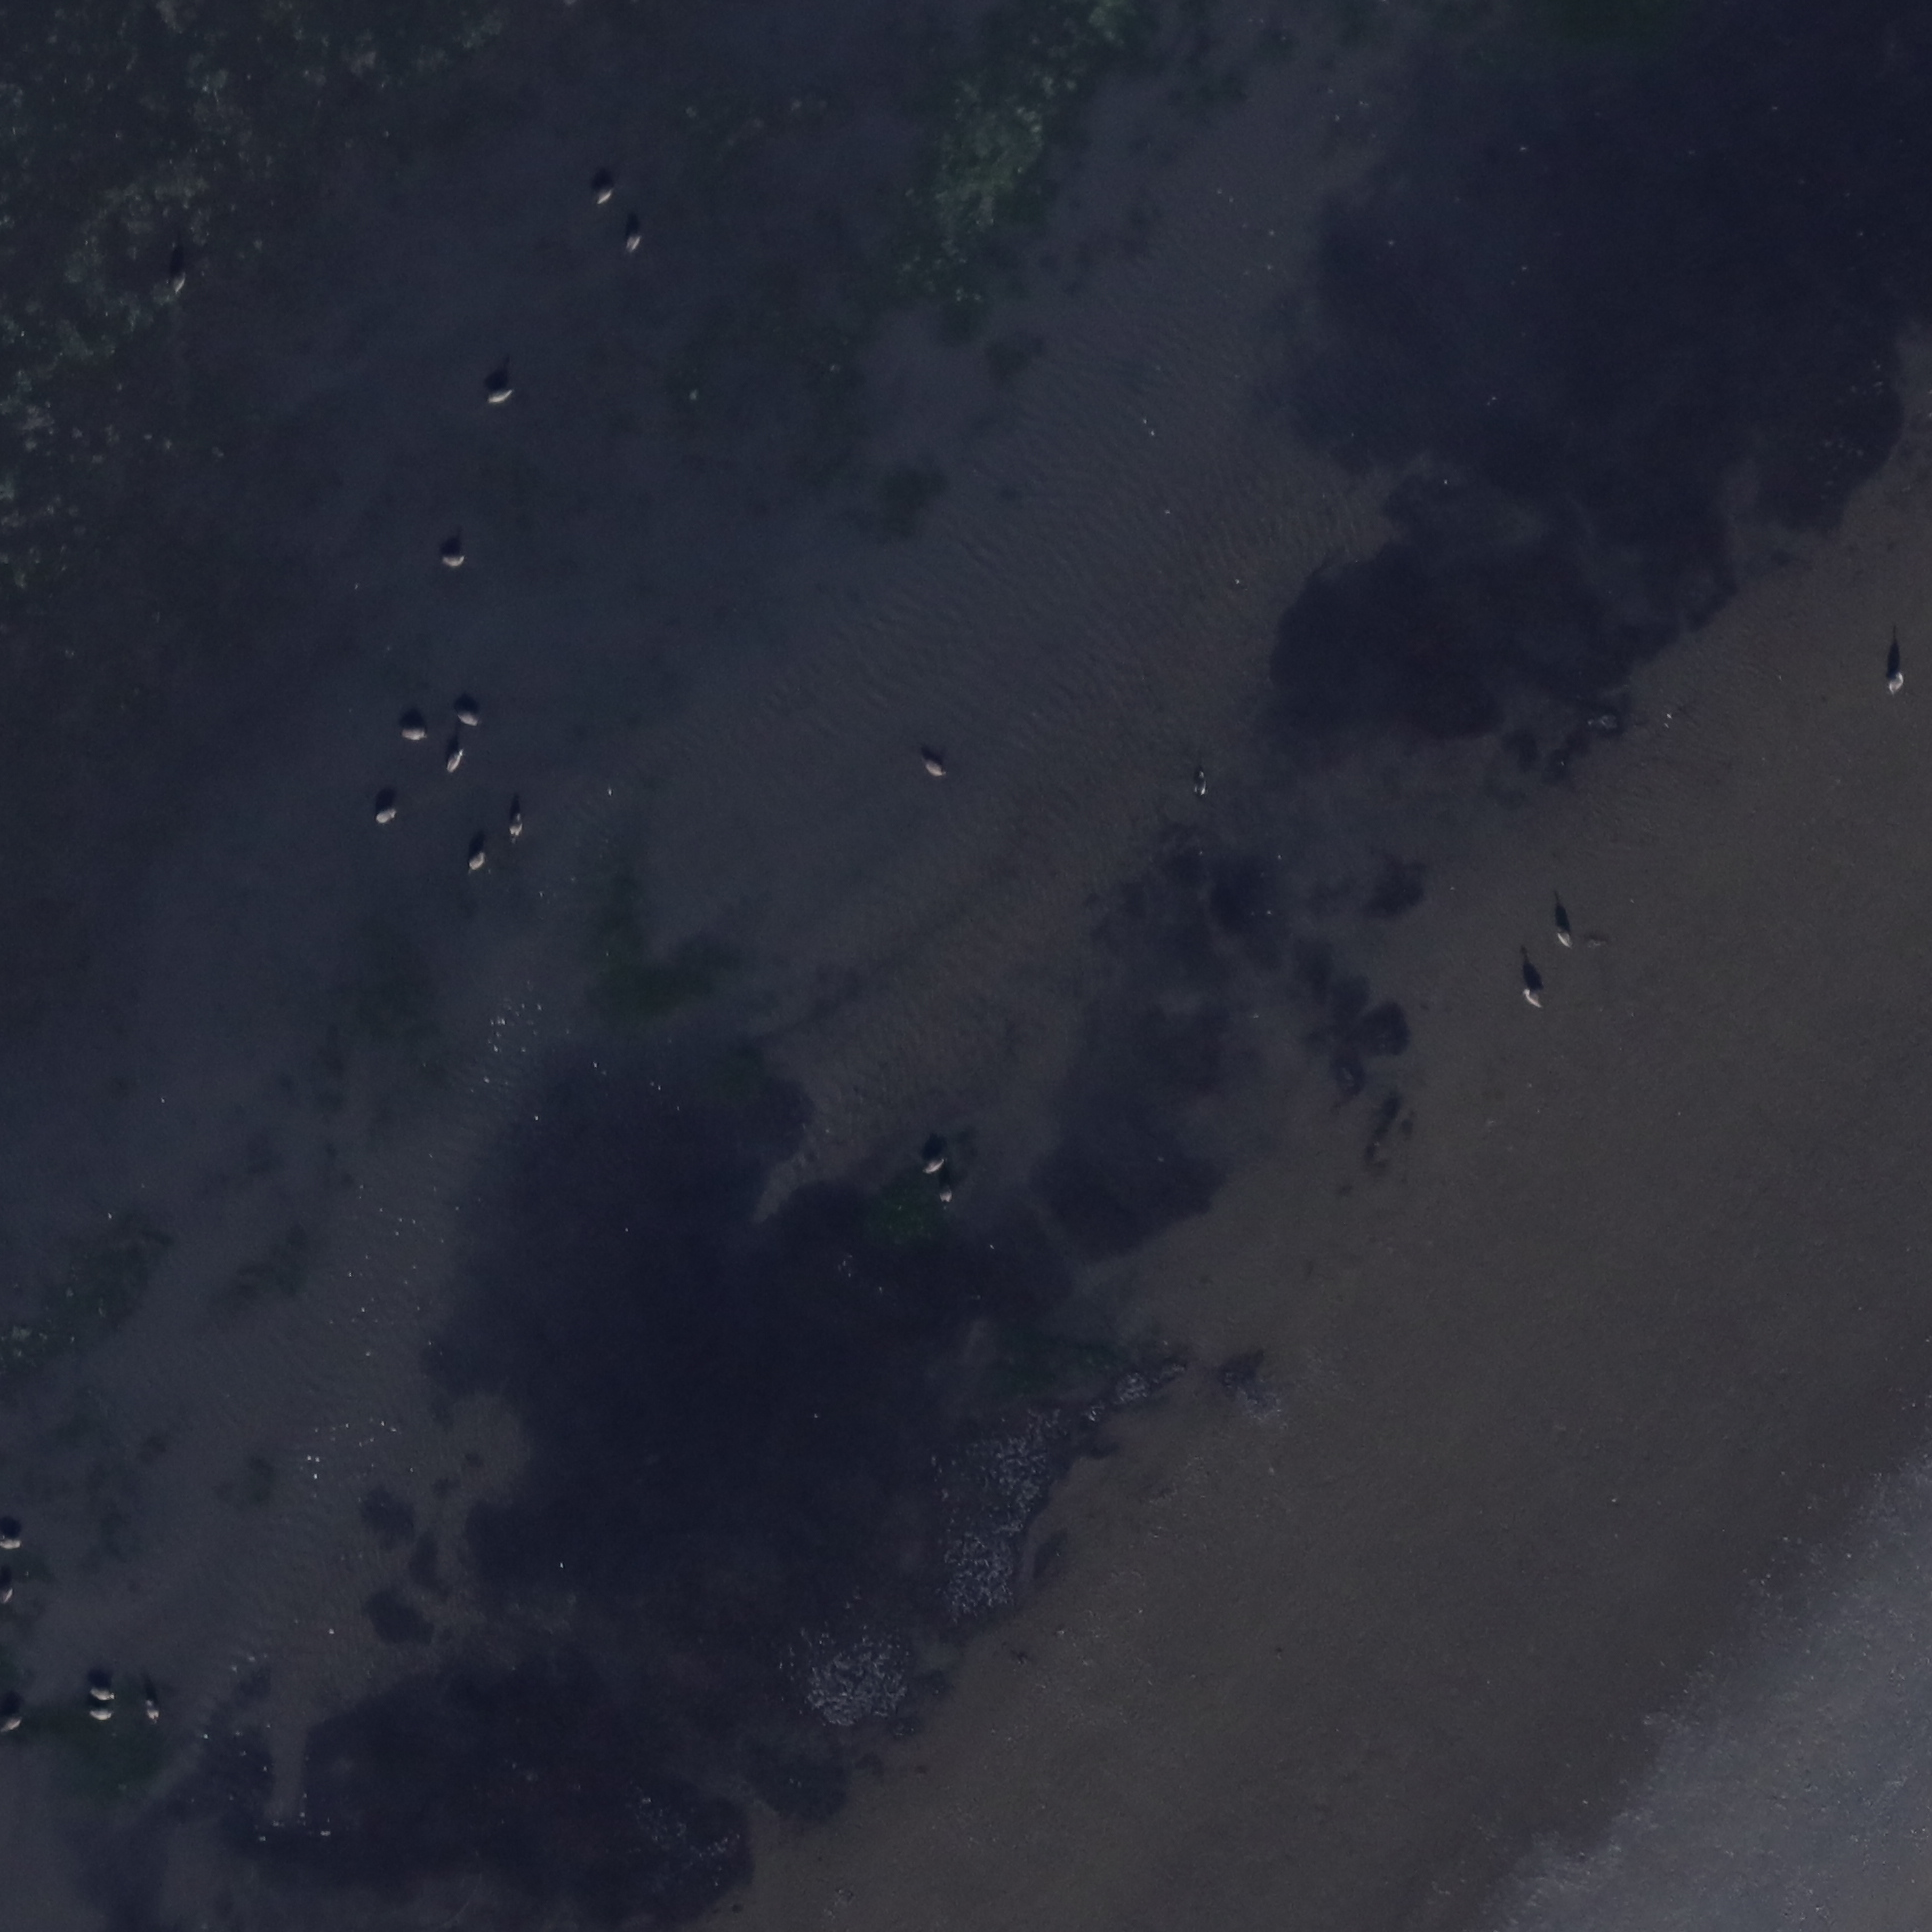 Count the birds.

24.